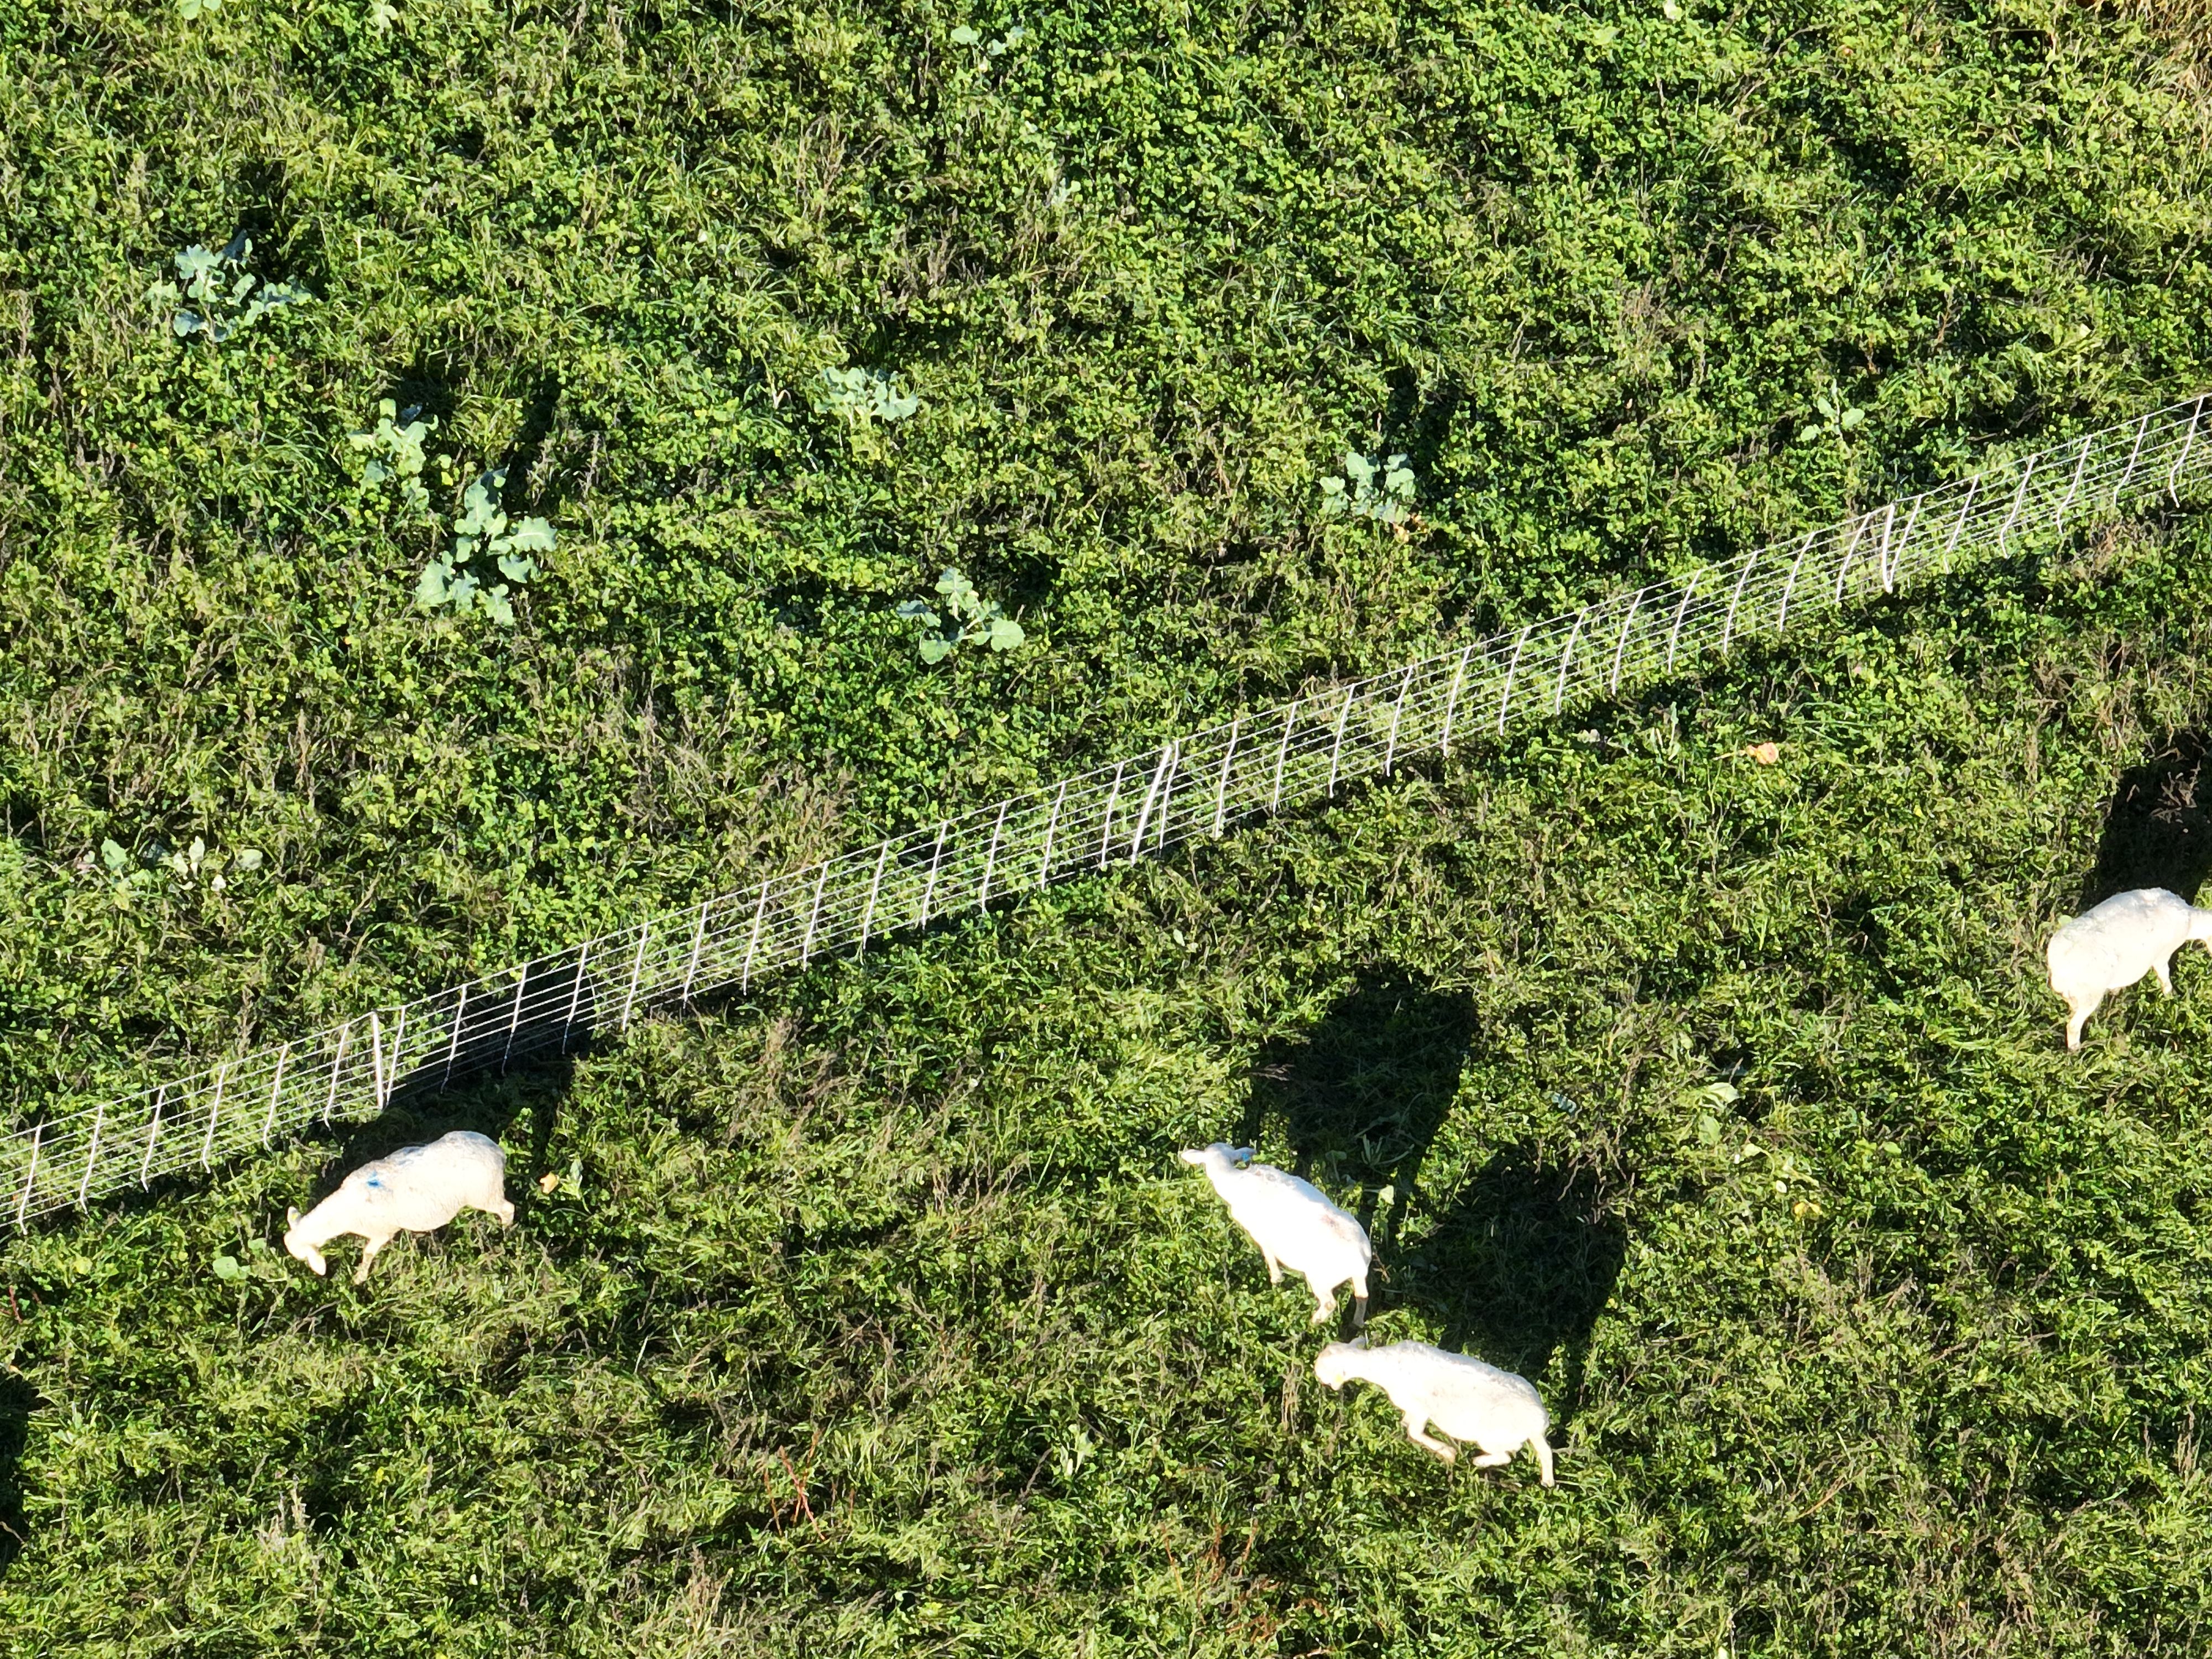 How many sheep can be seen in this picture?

4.